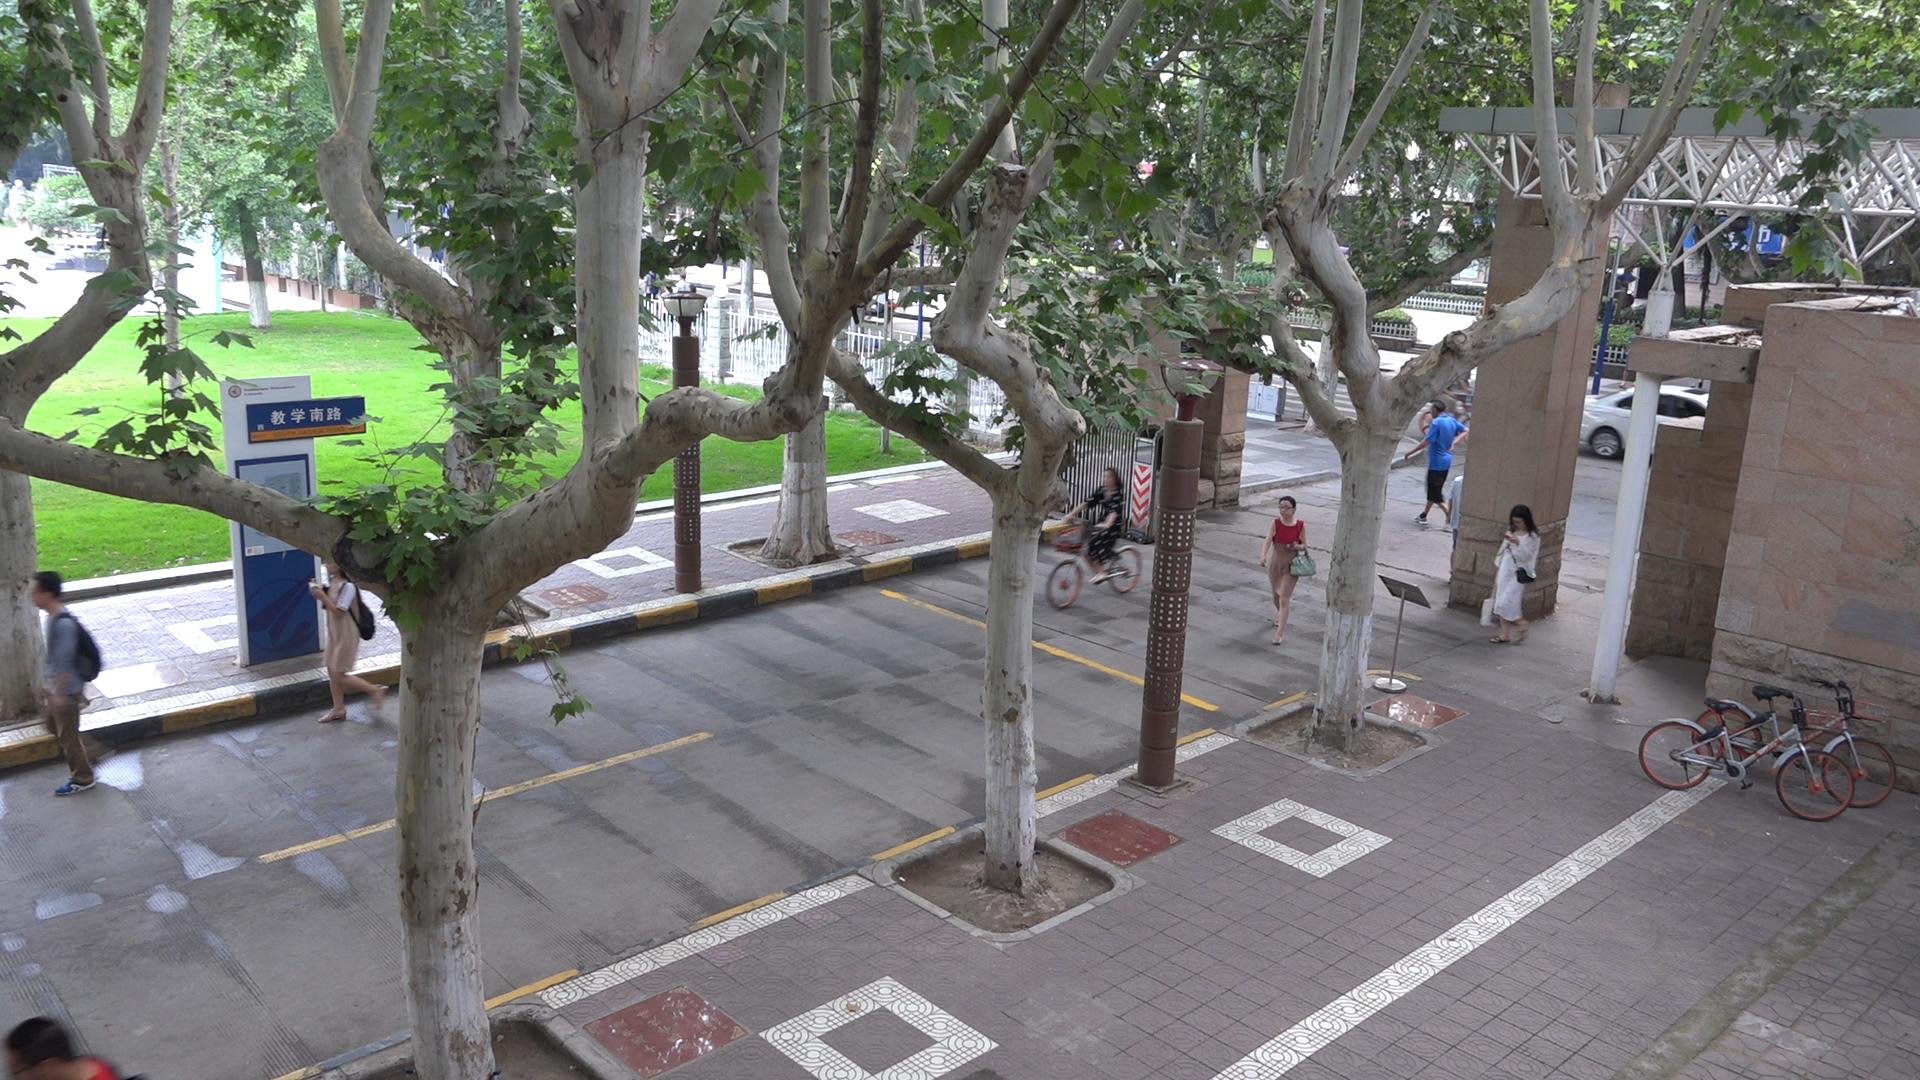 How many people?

12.